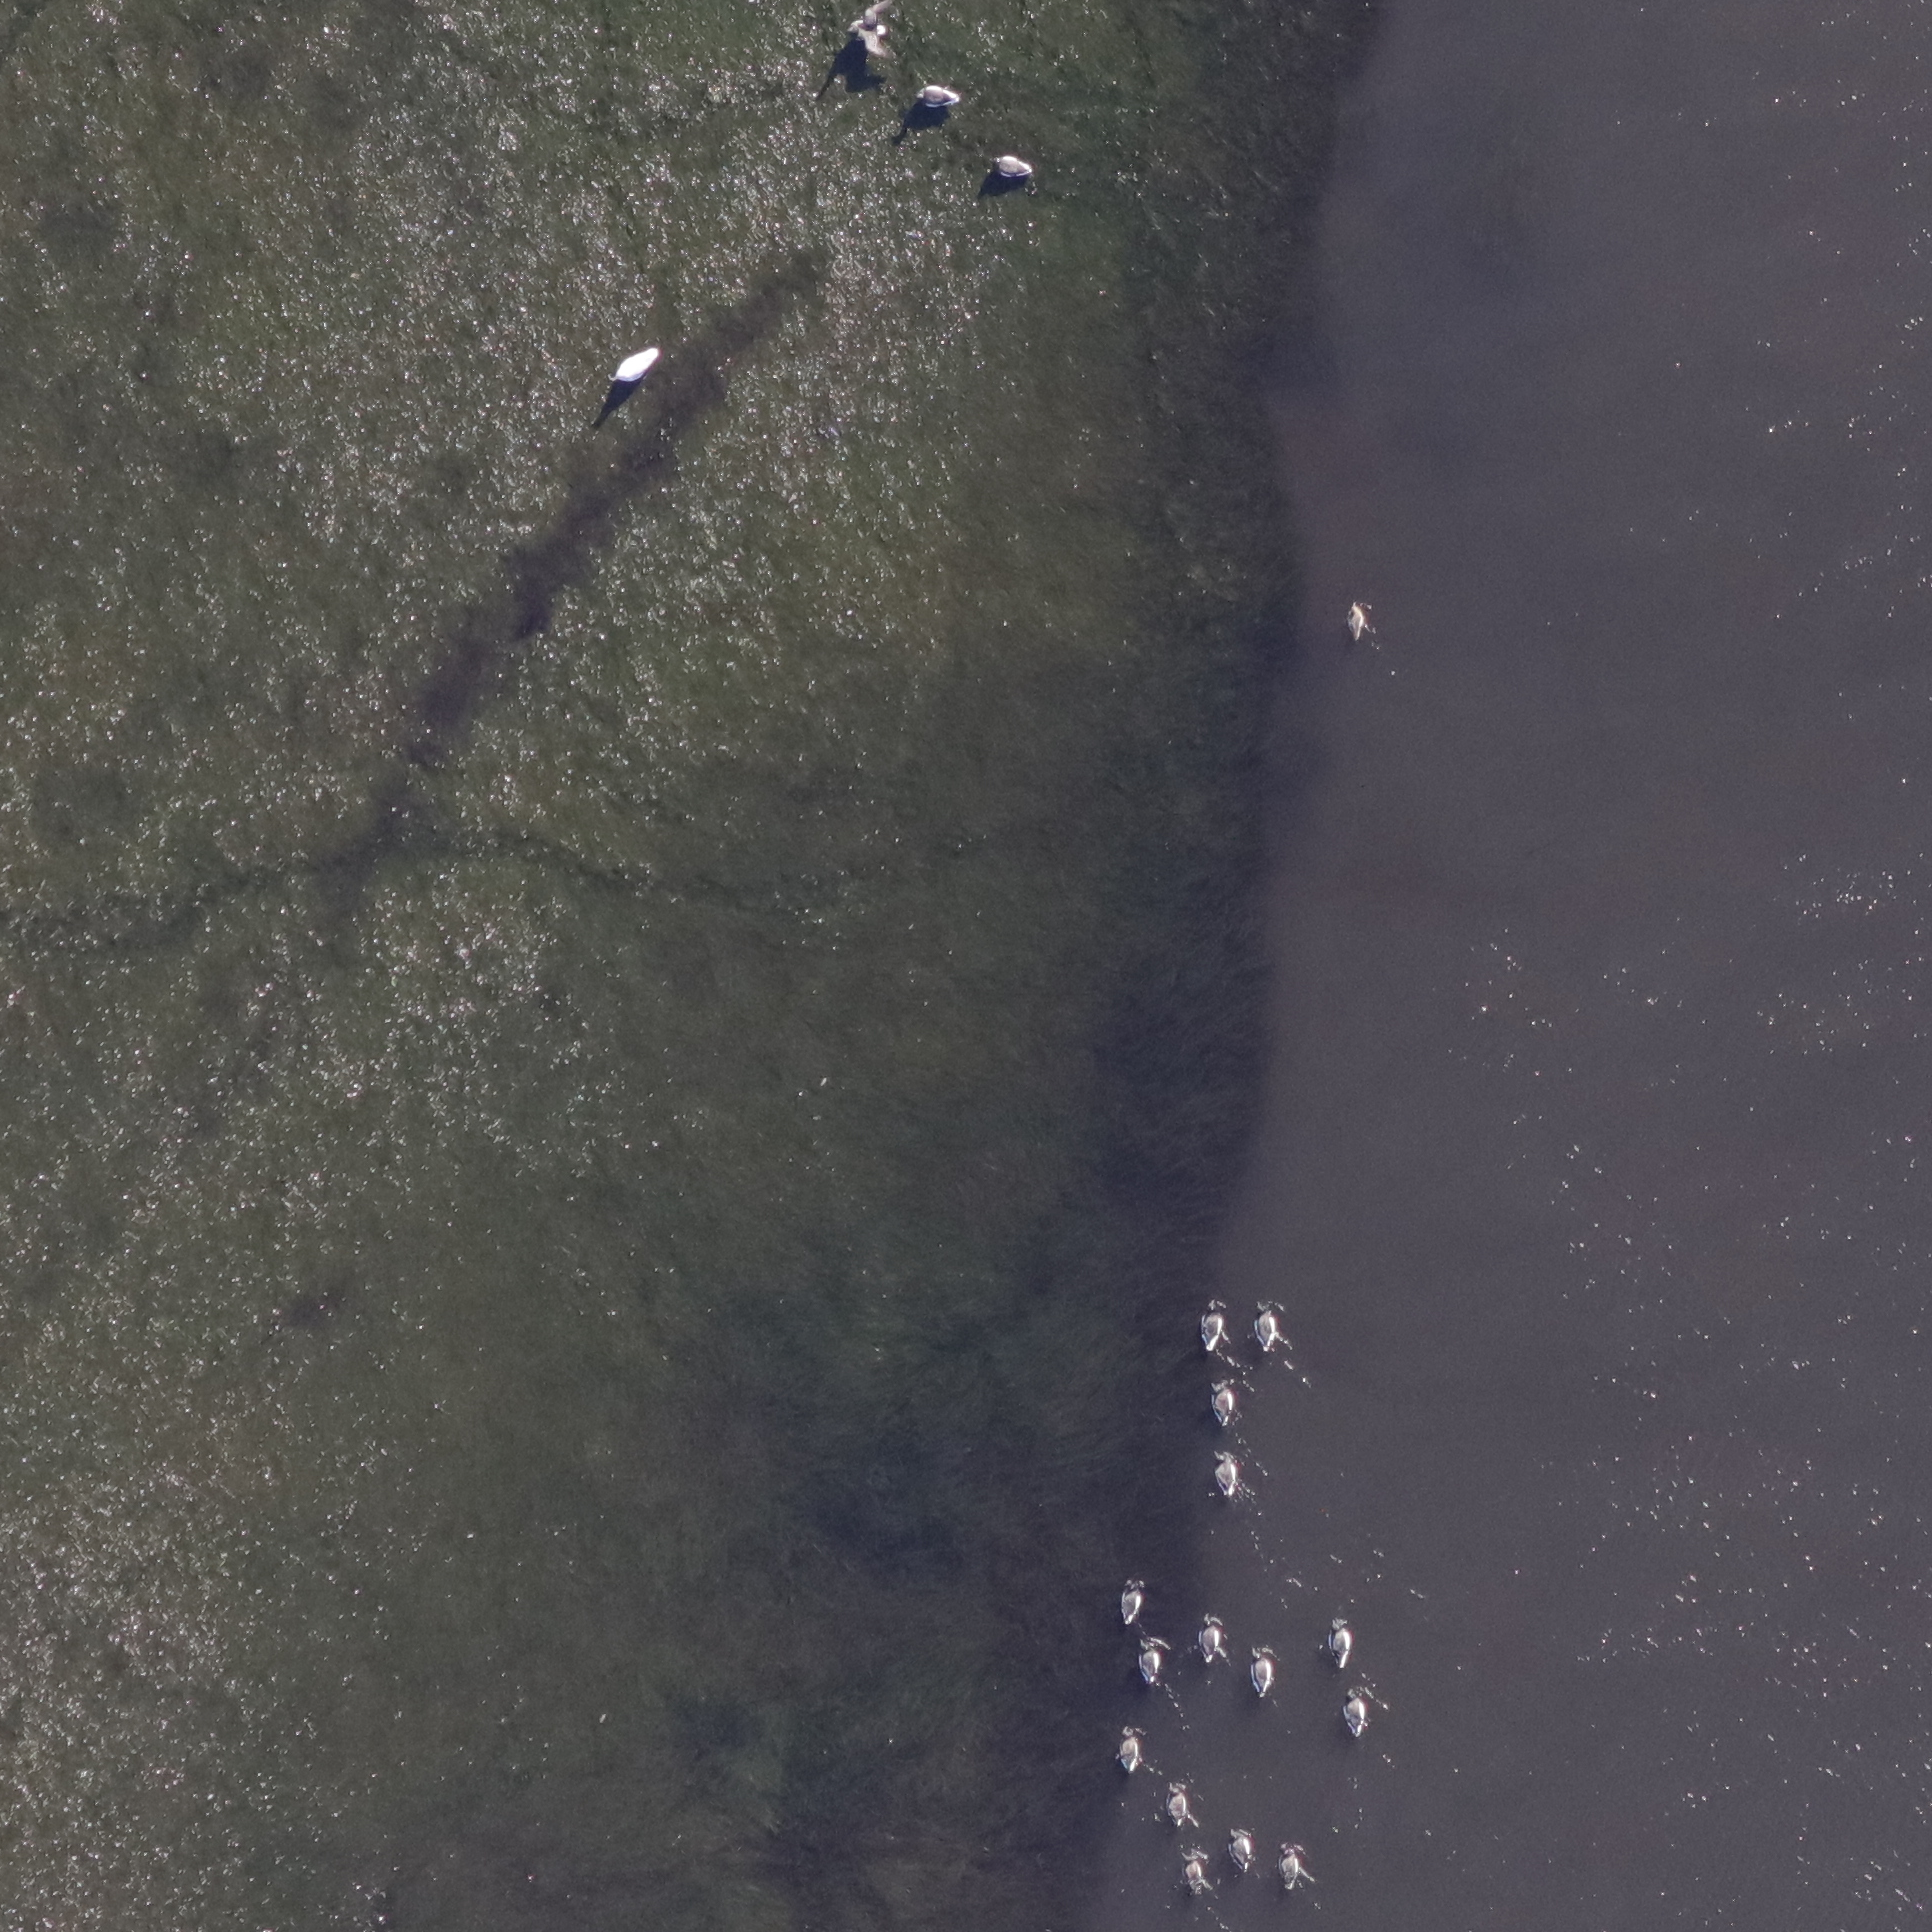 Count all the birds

20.